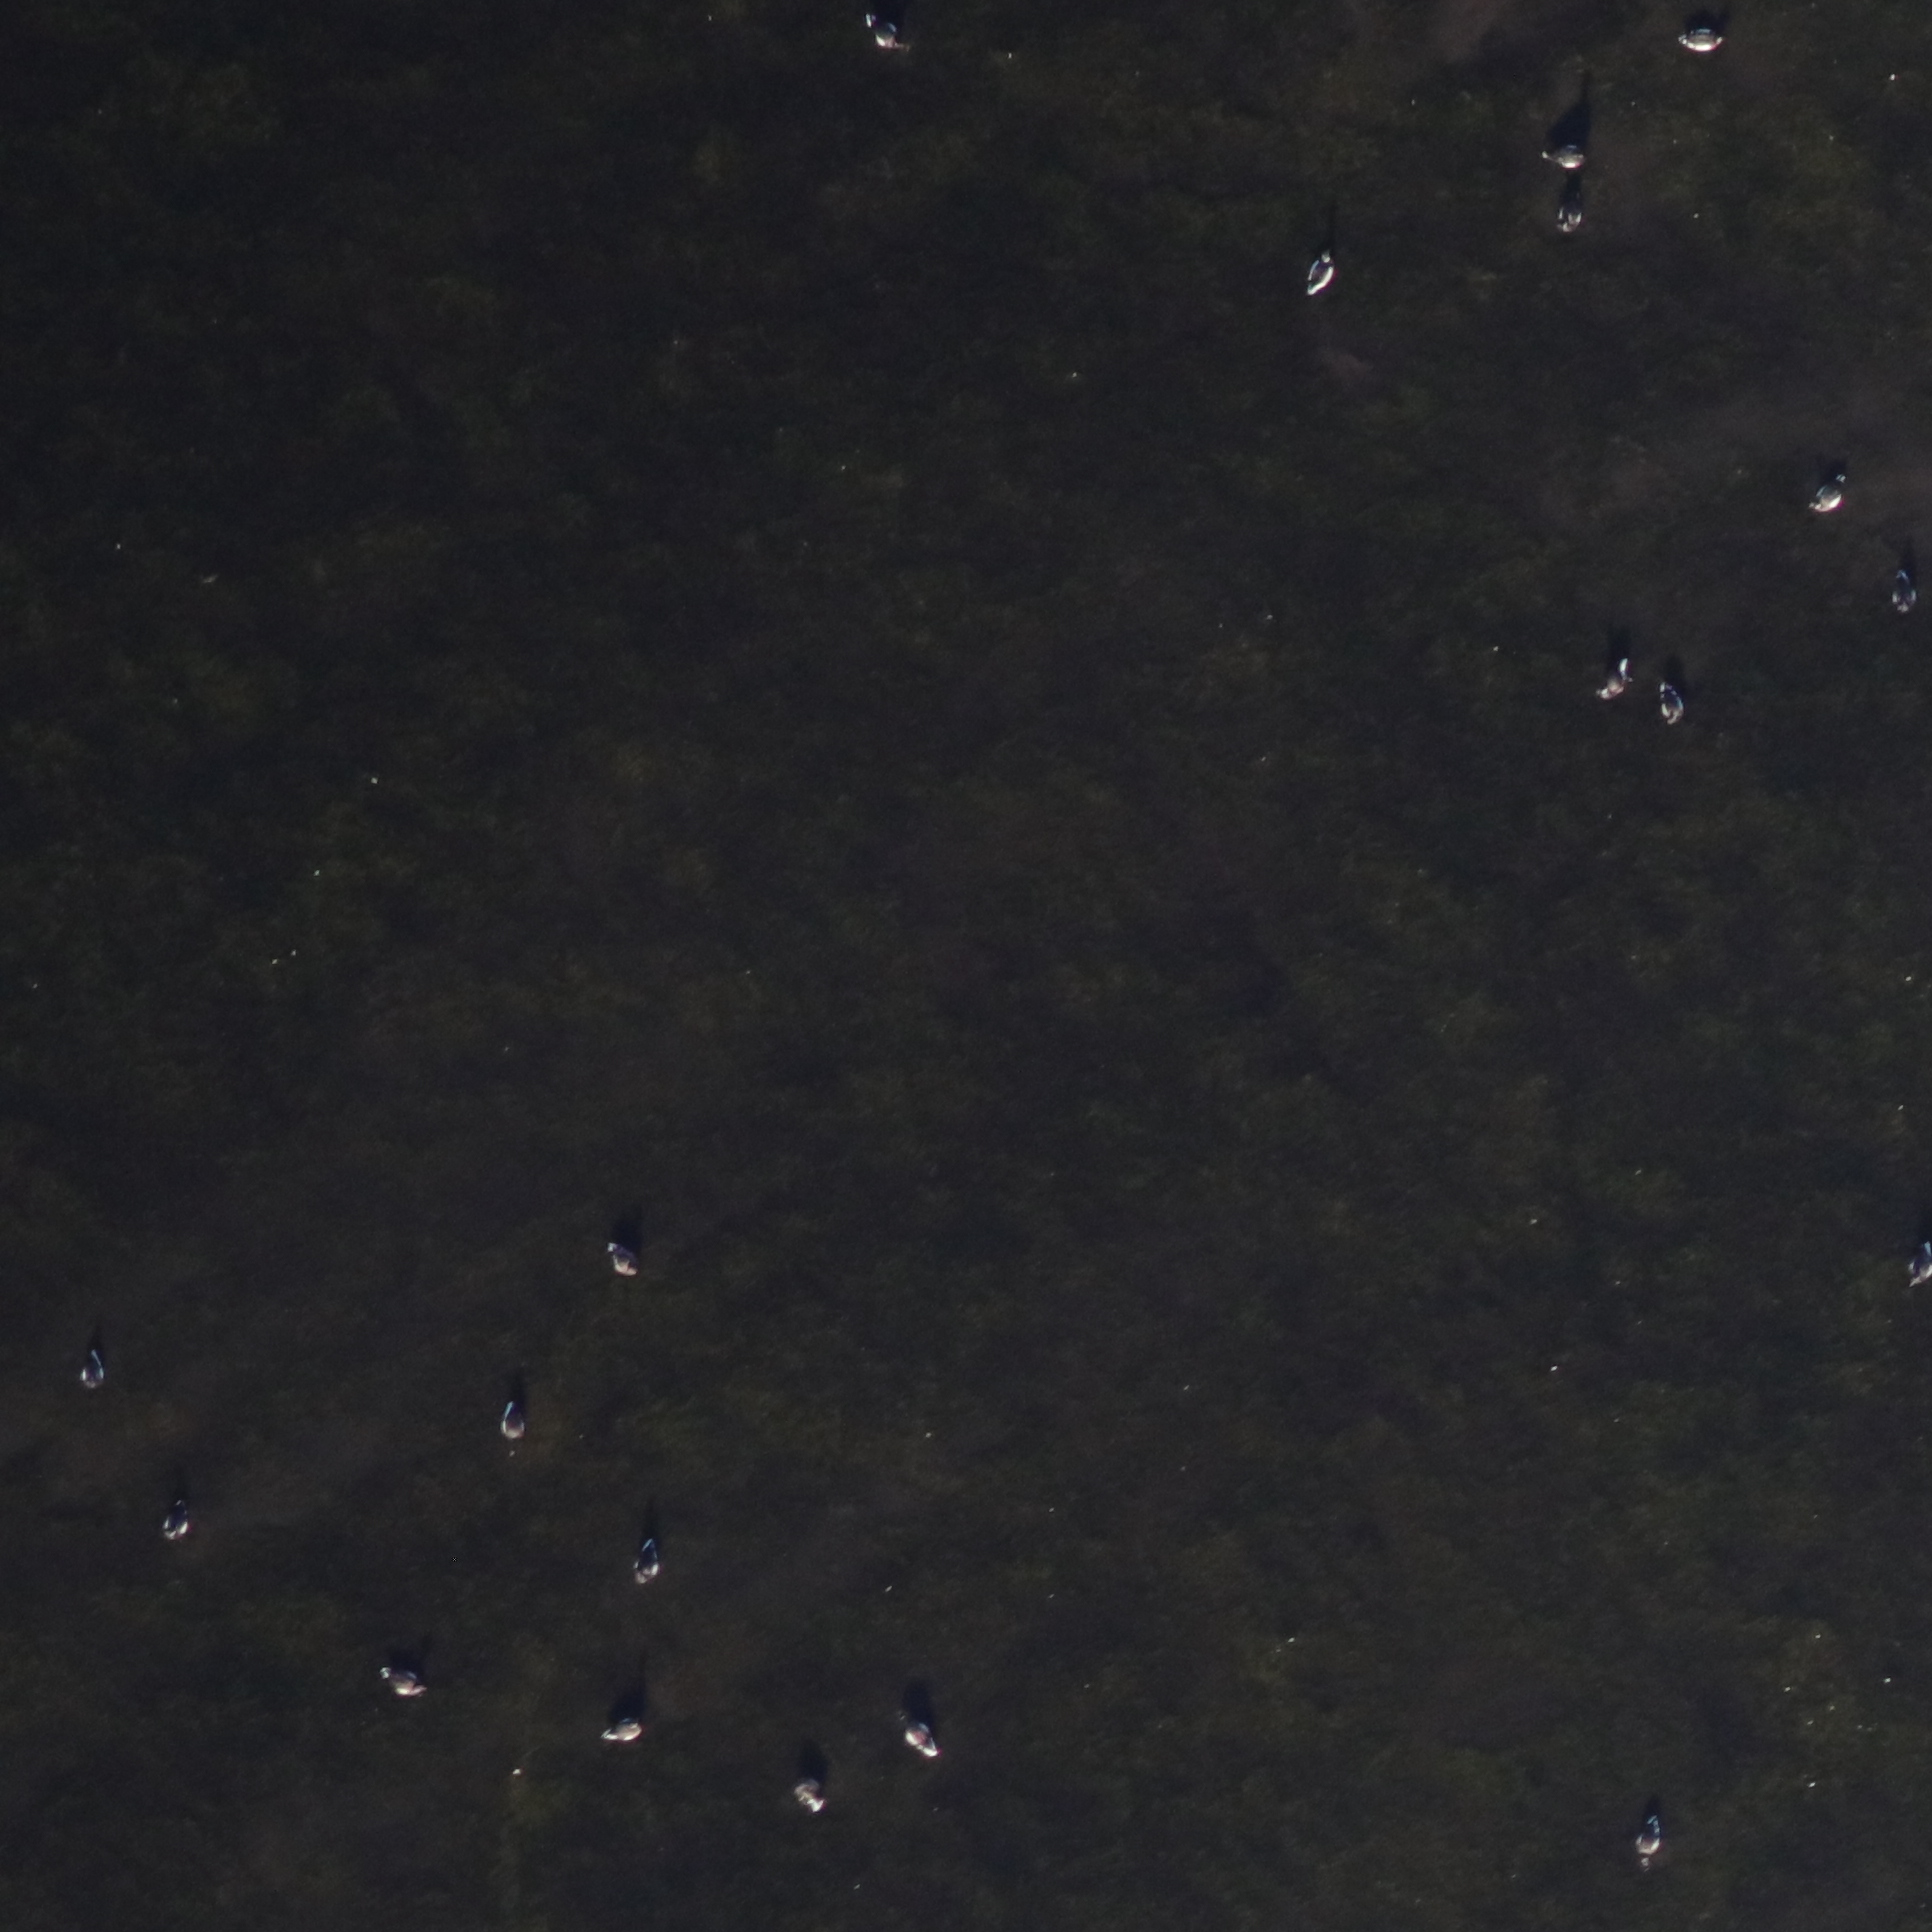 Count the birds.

20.